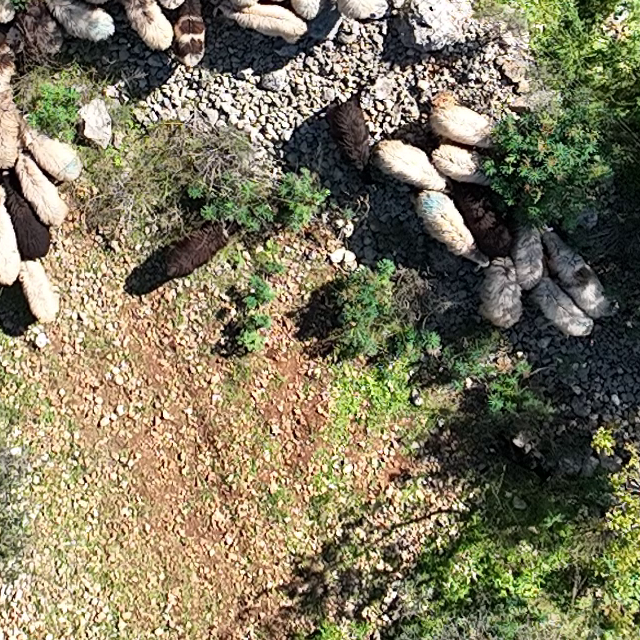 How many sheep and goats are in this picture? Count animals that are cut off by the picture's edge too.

29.